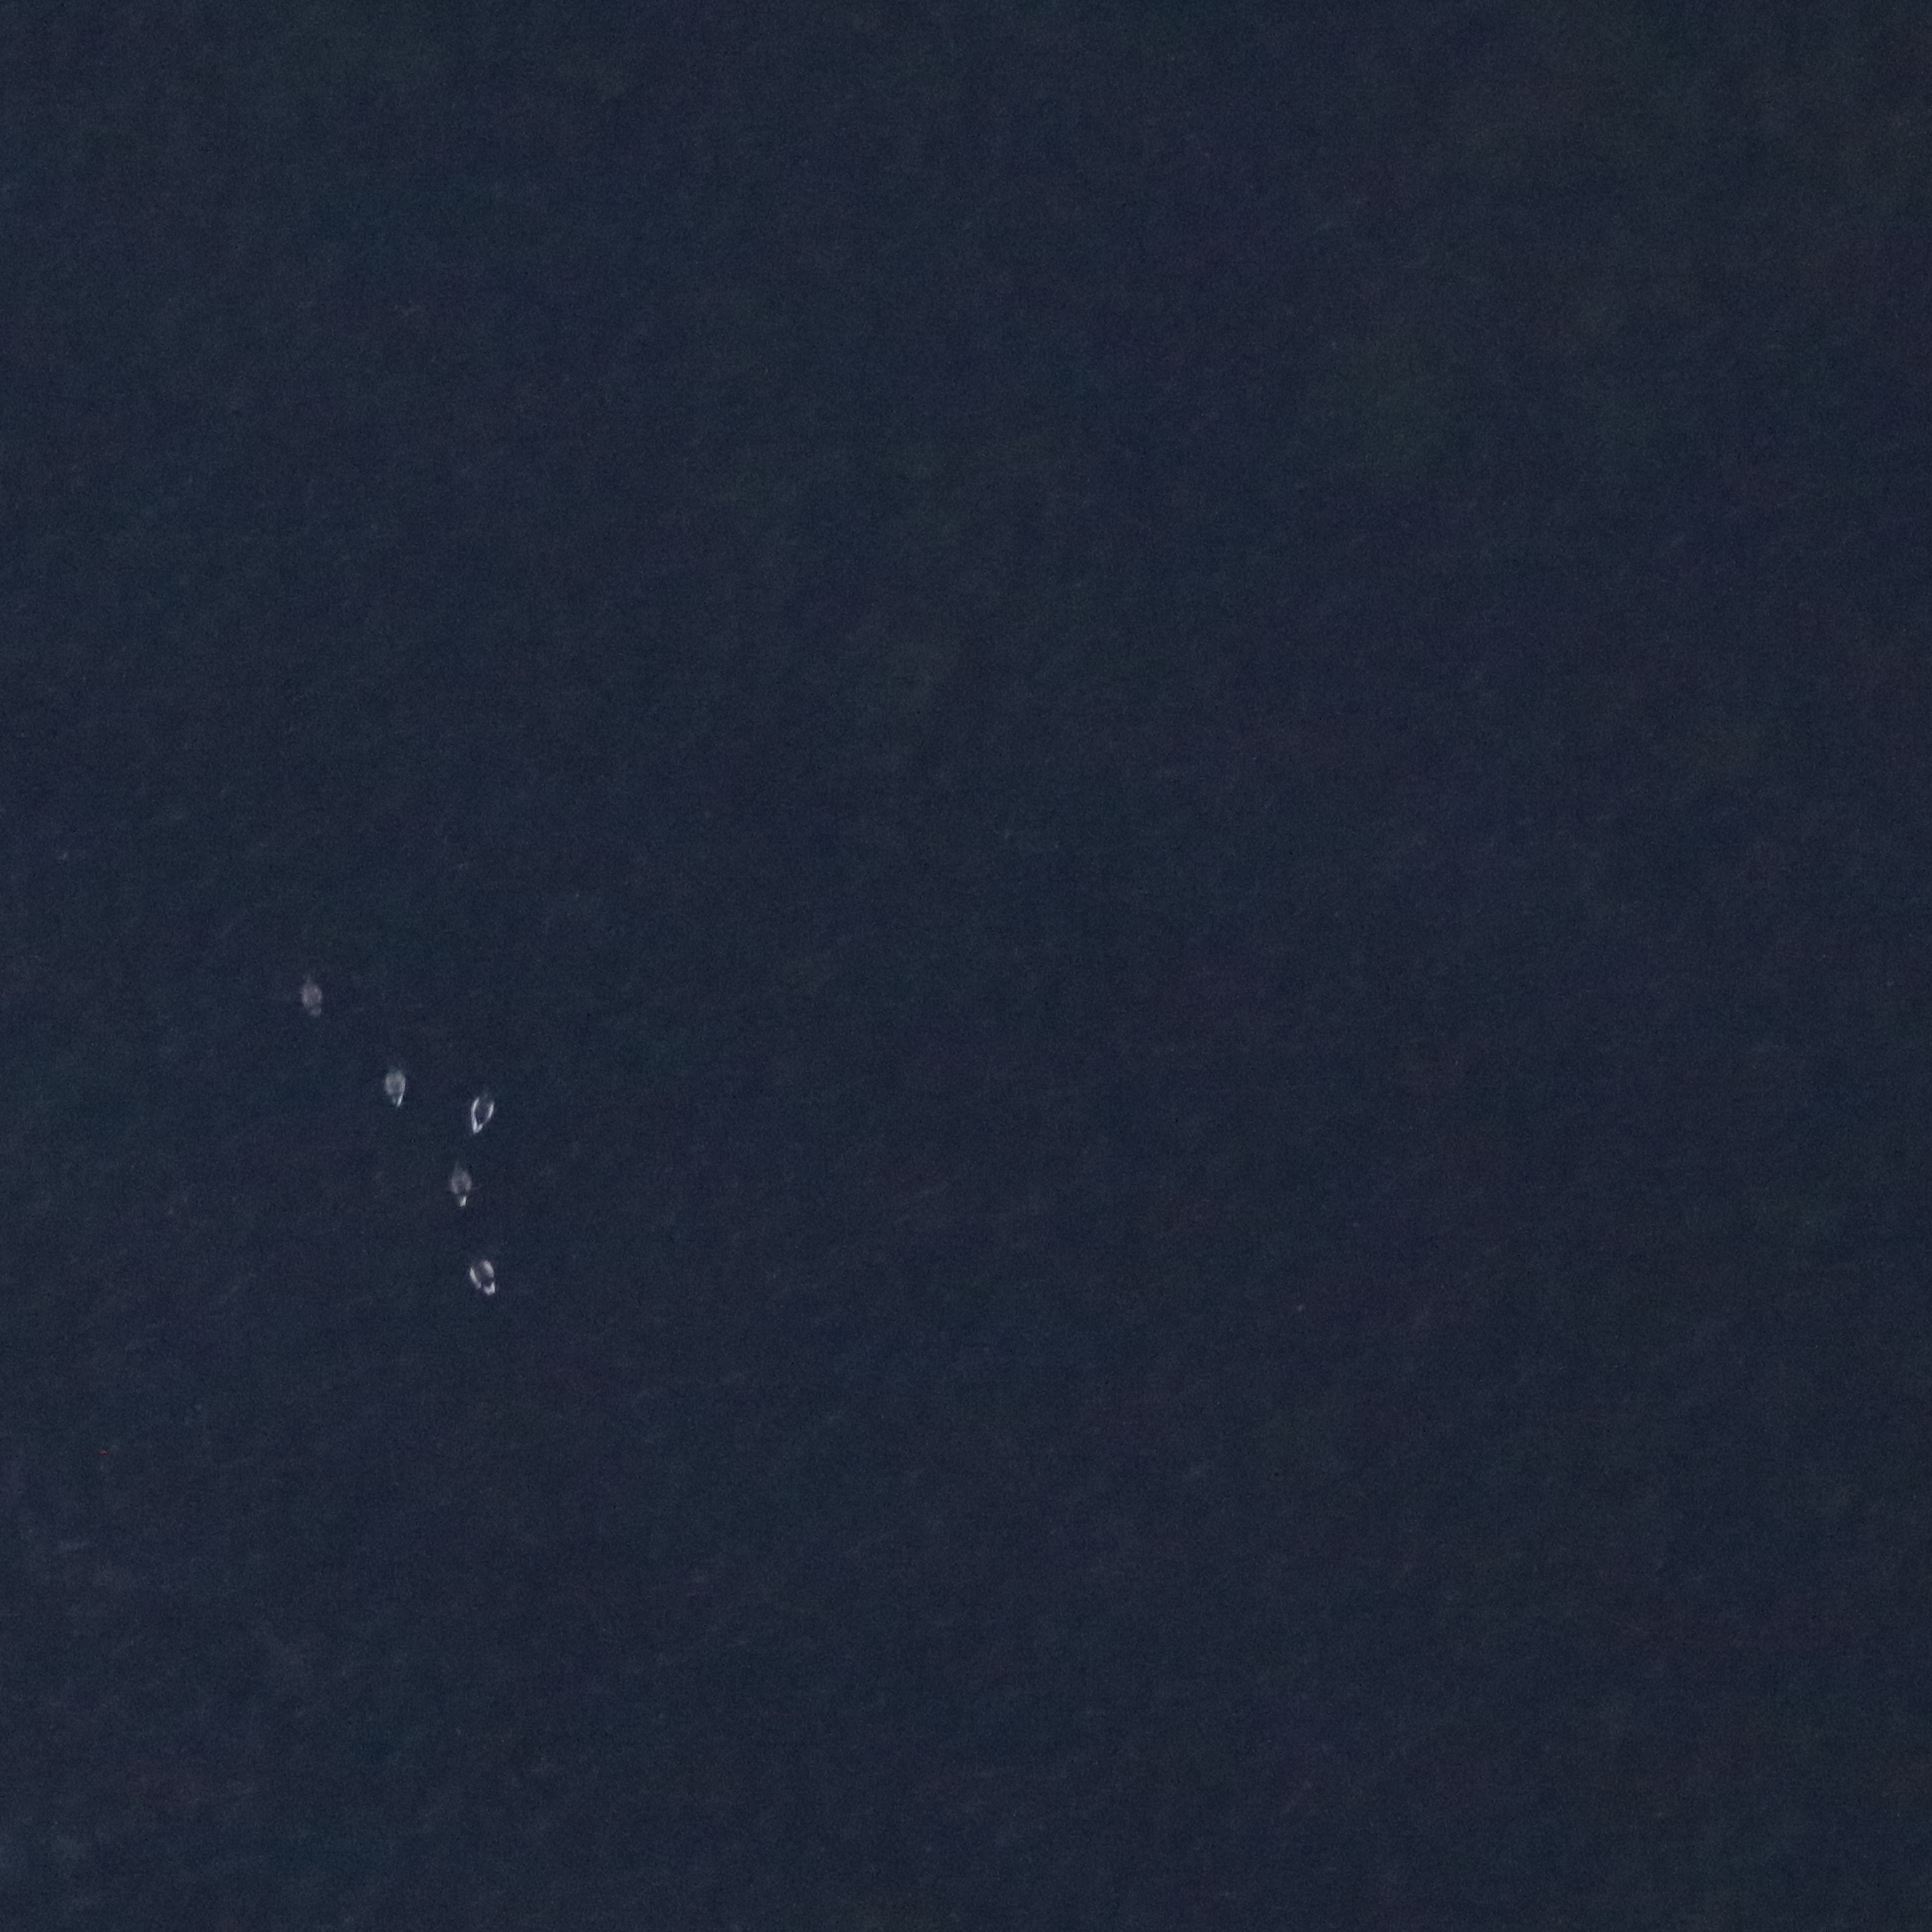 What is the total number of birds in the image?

5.